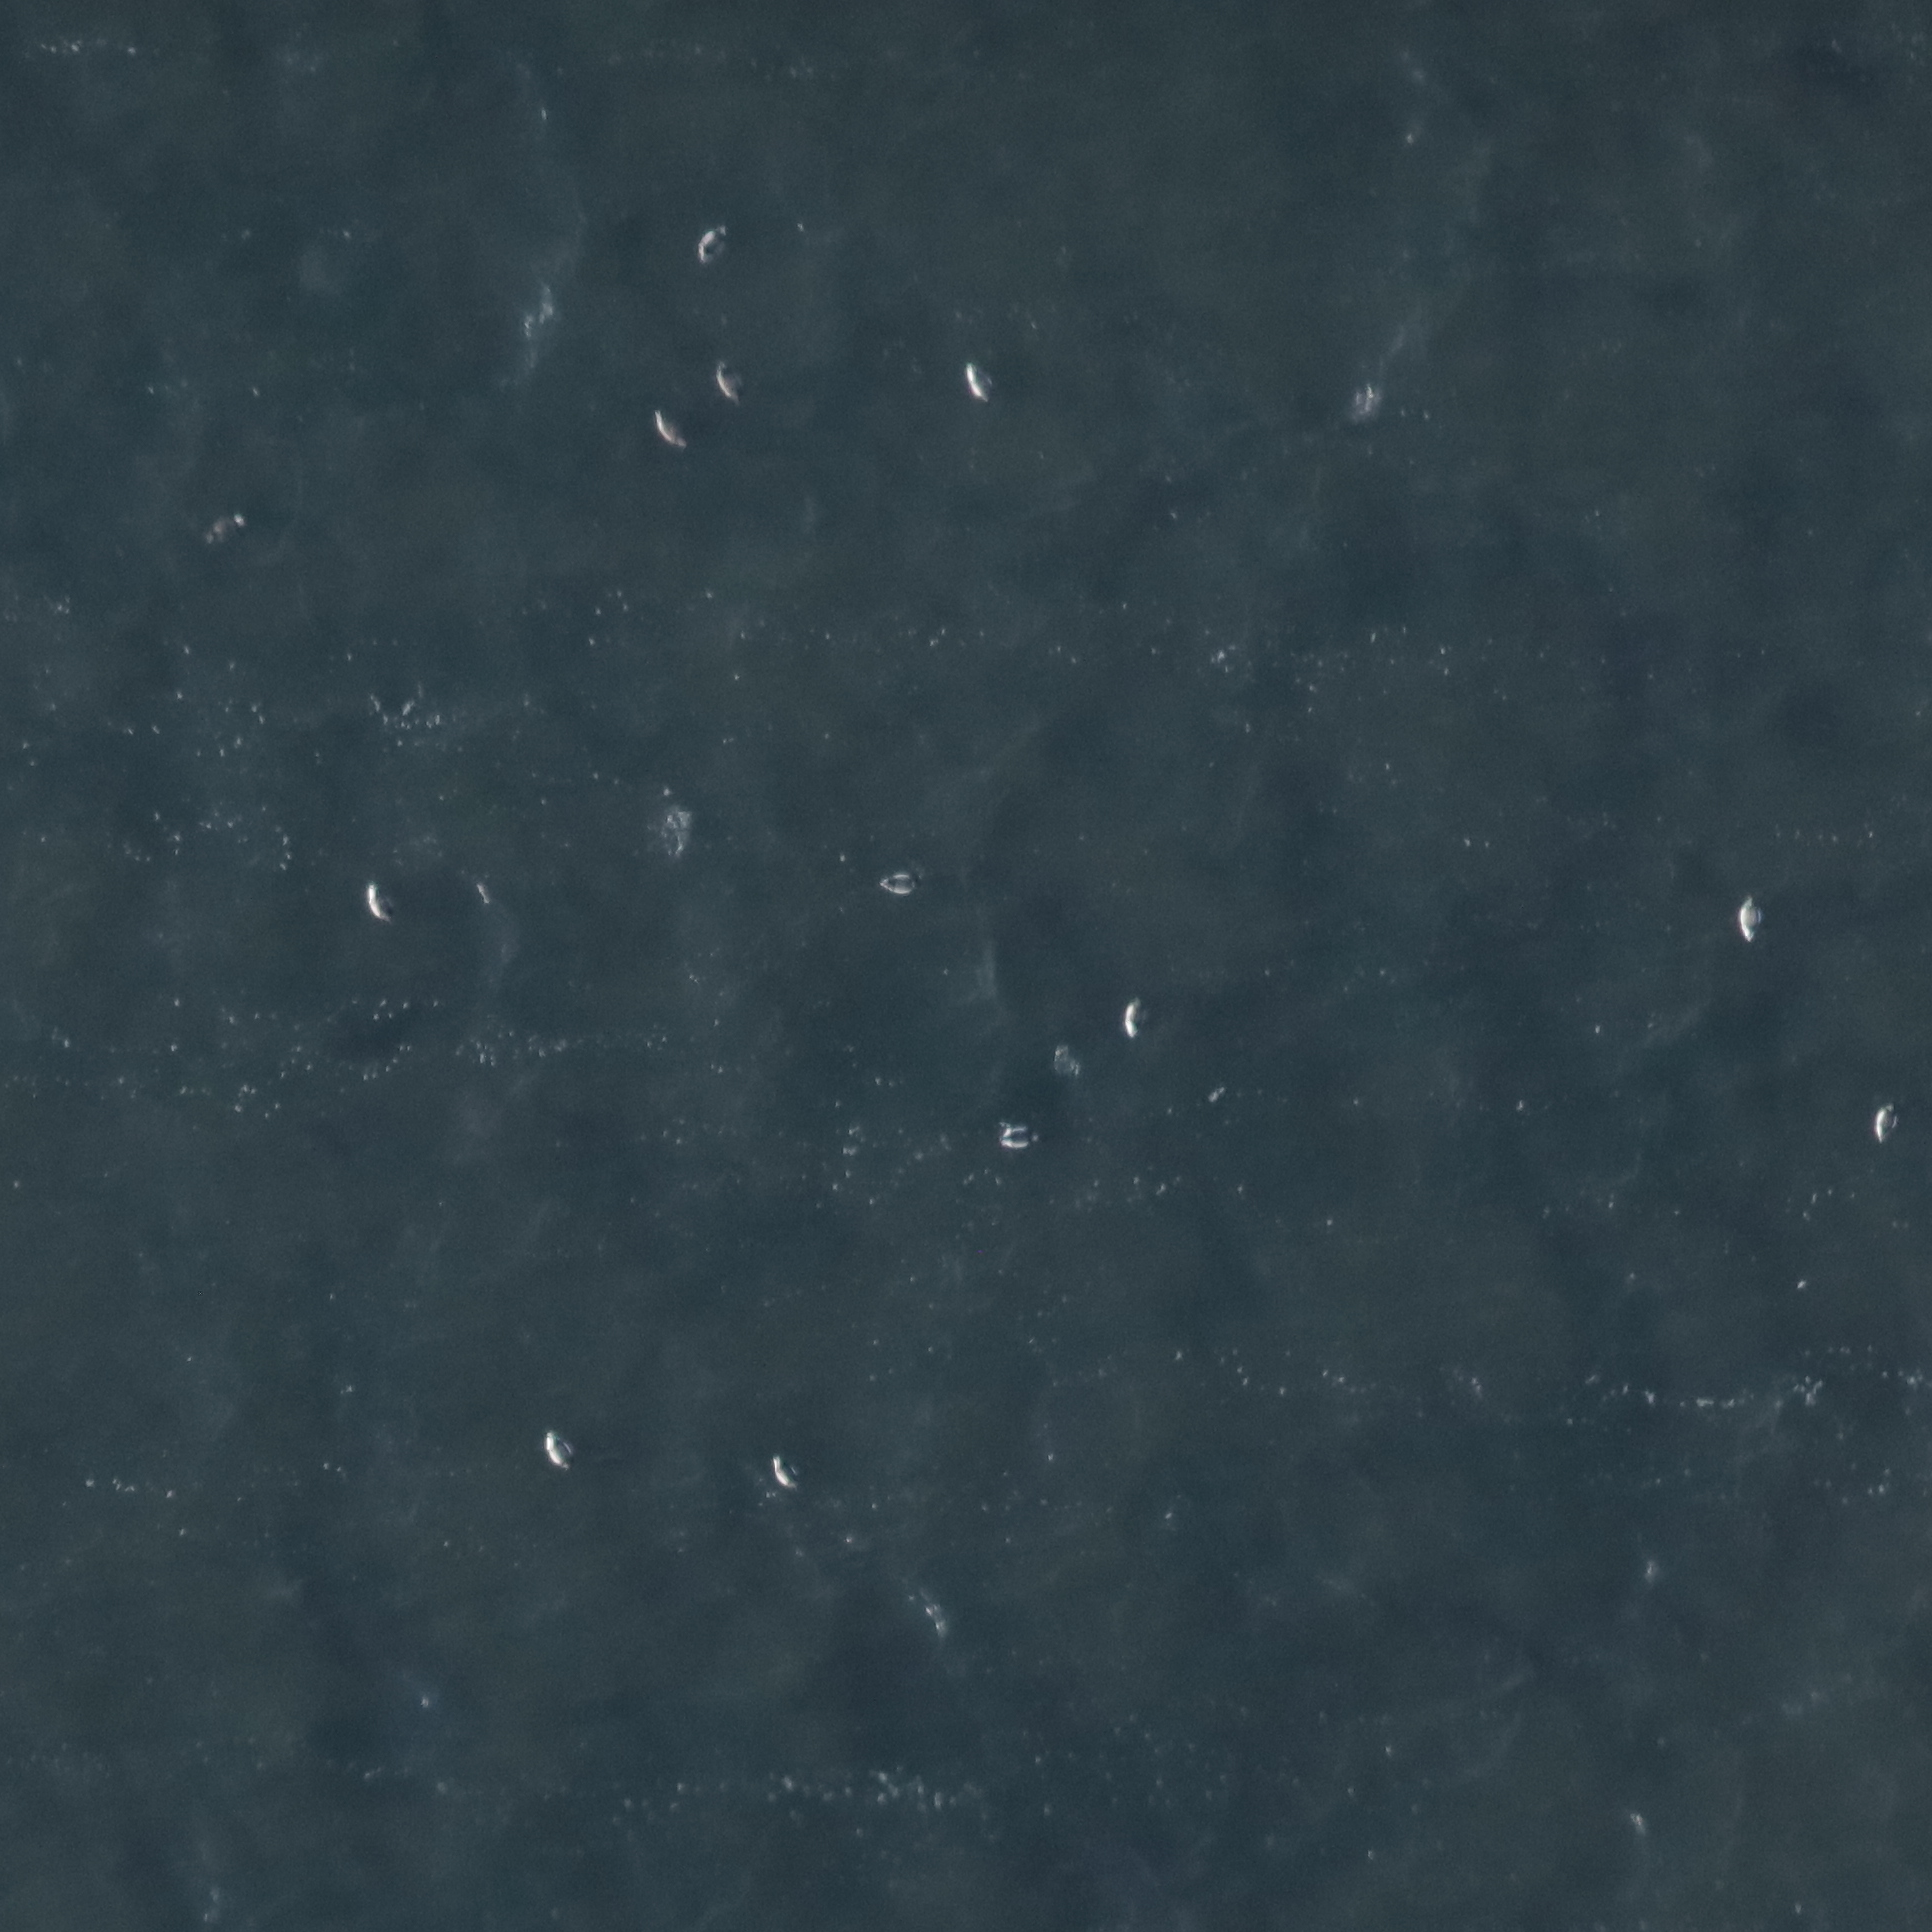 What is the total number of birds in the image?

13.